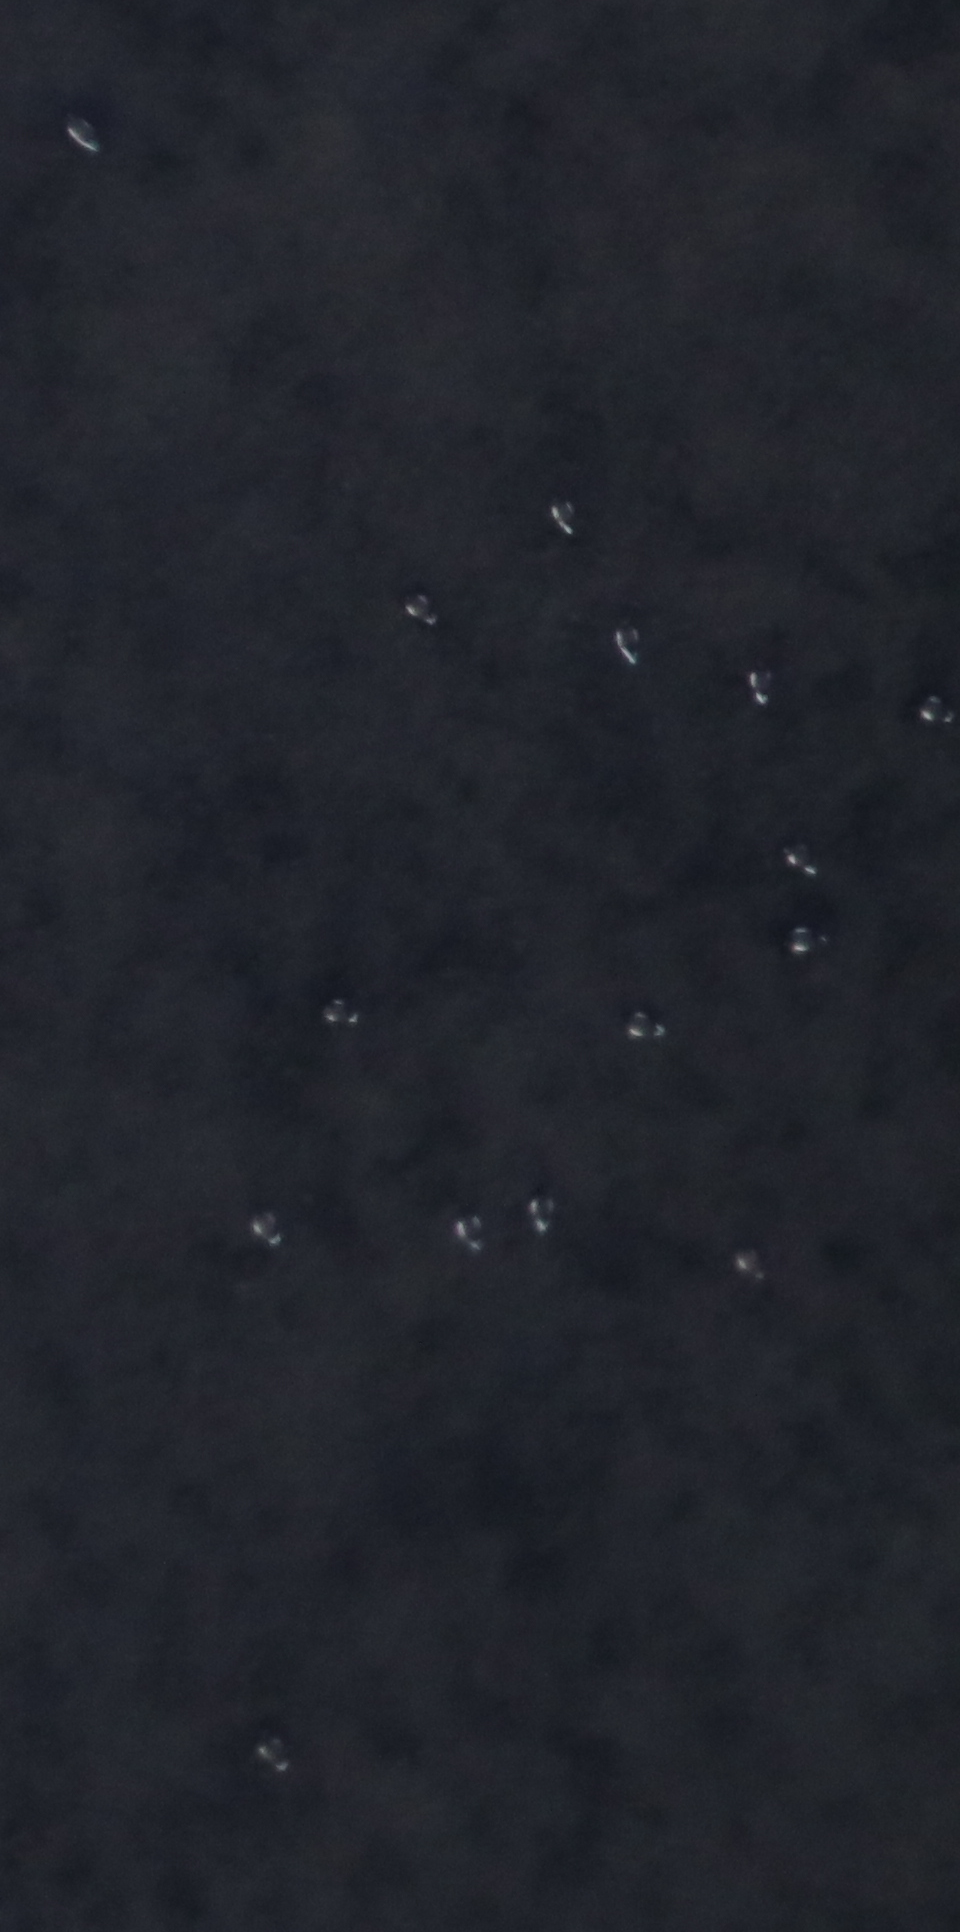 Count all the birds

15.